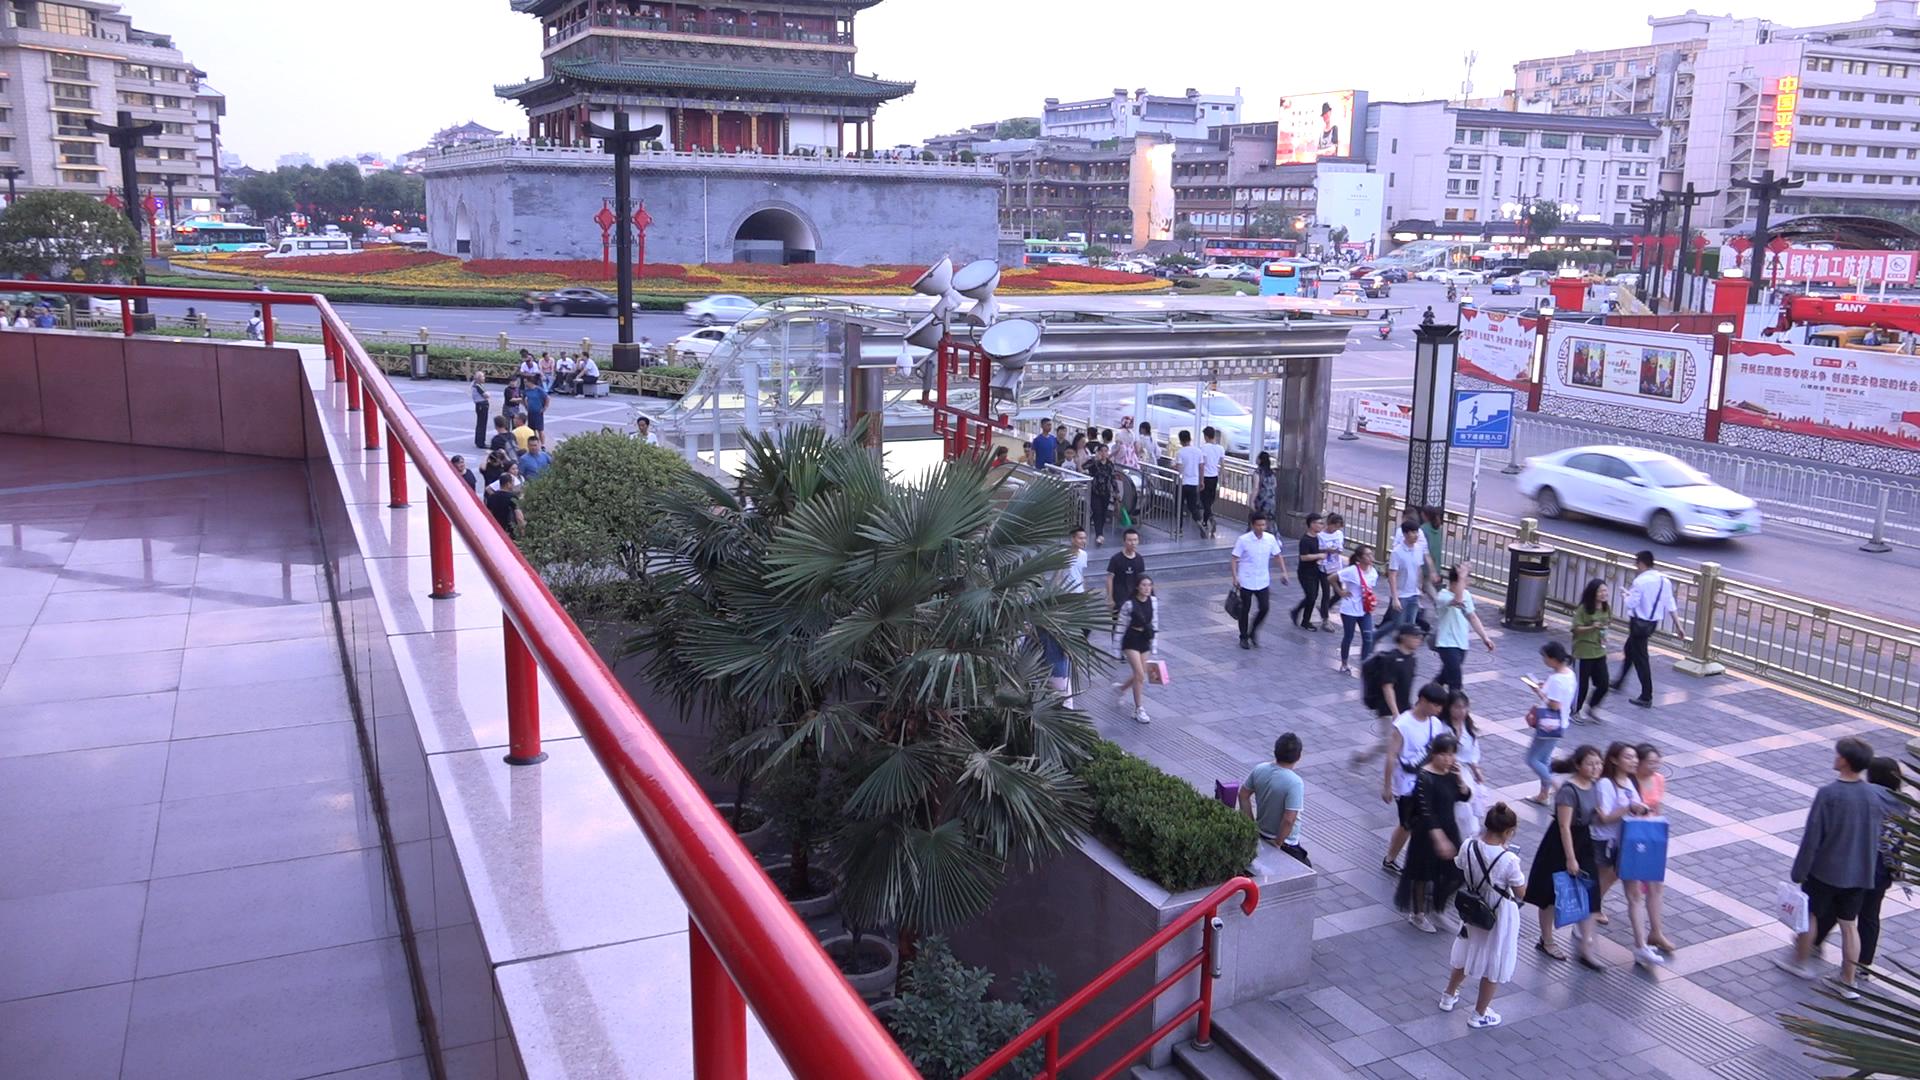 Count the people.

108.